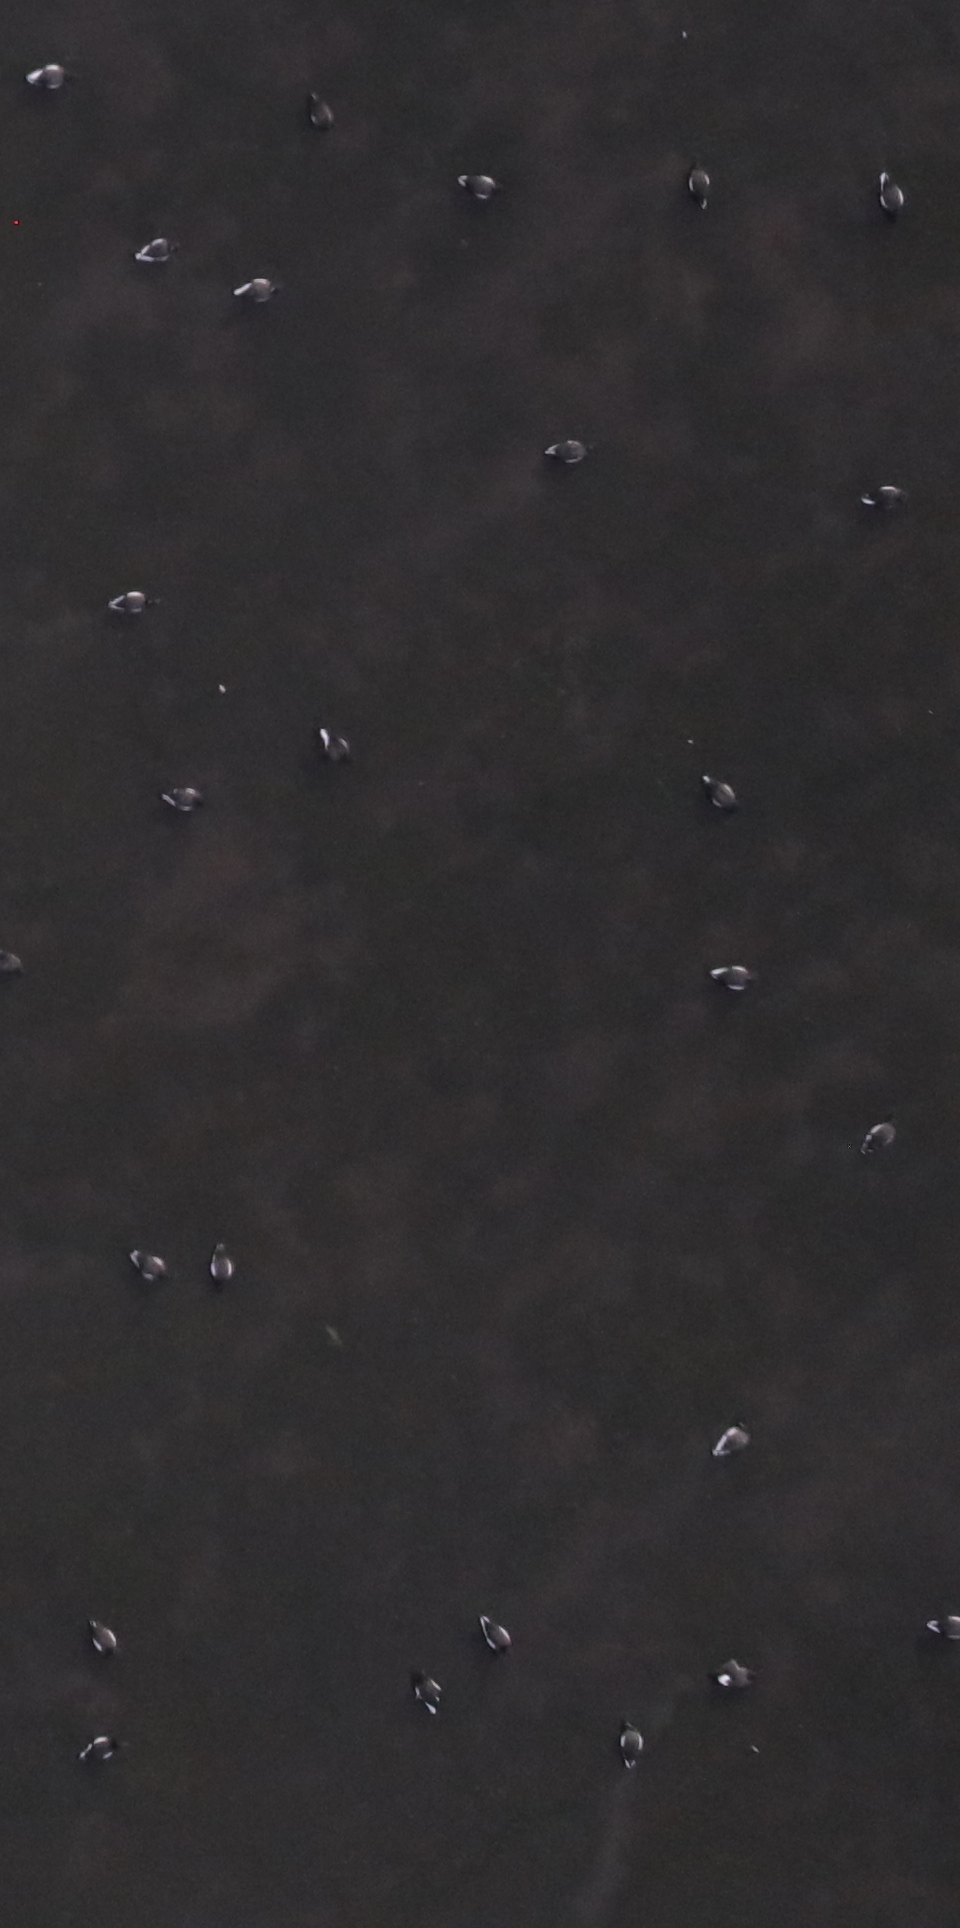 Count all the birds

26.